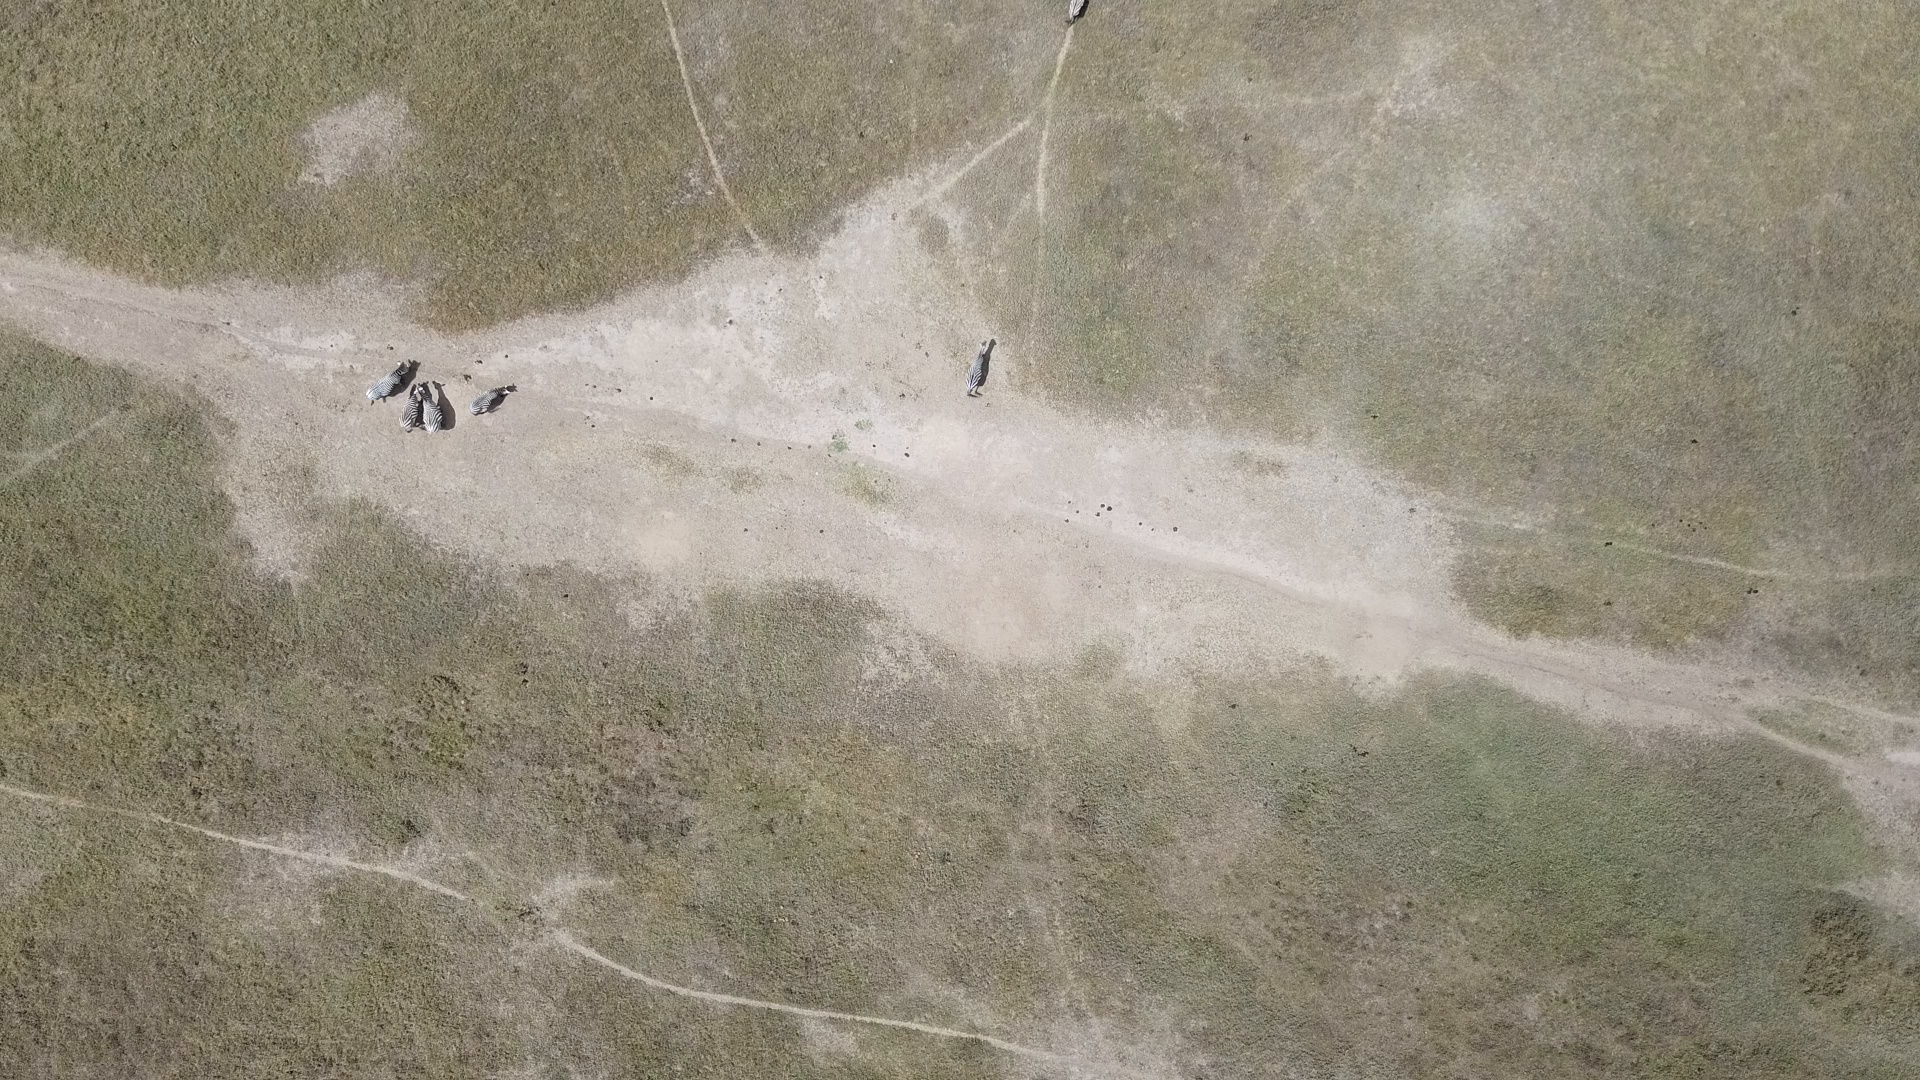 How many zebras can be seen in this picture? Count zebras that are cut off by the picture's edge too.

6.